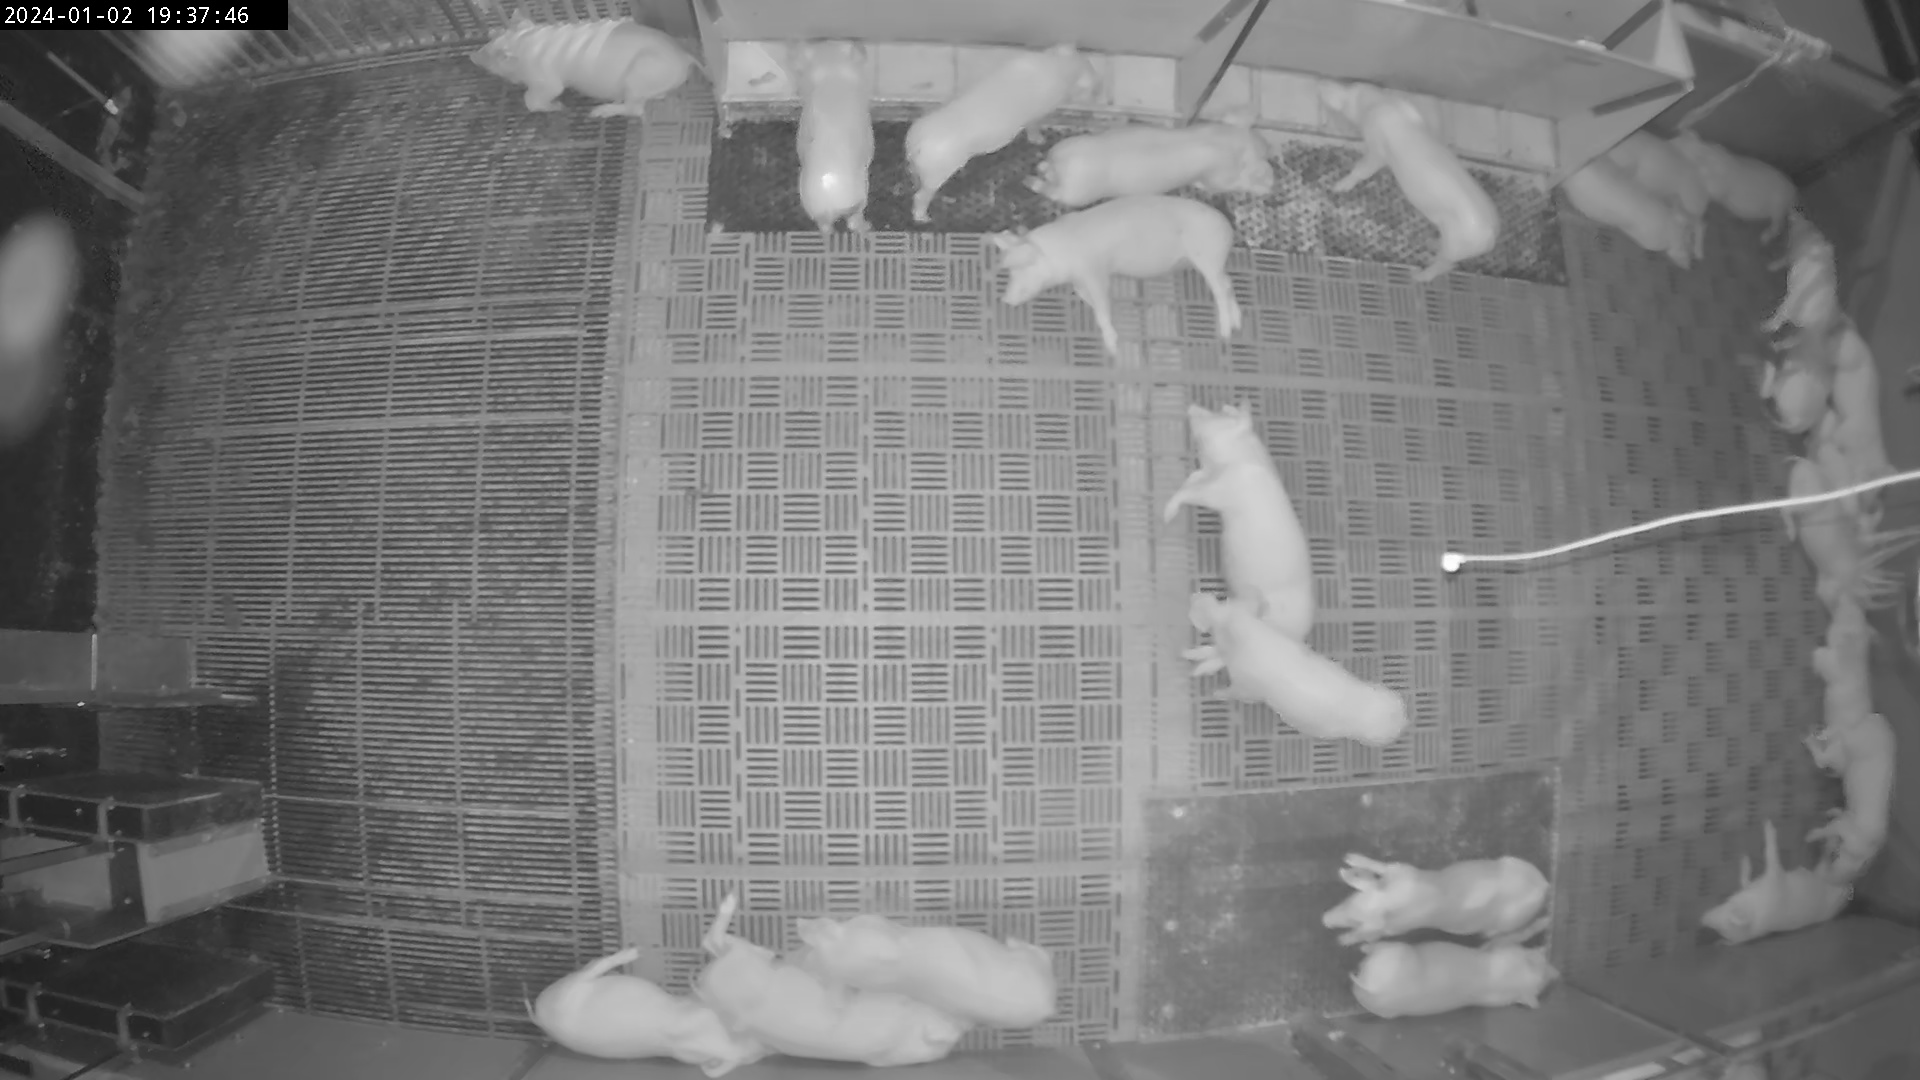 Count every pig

24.